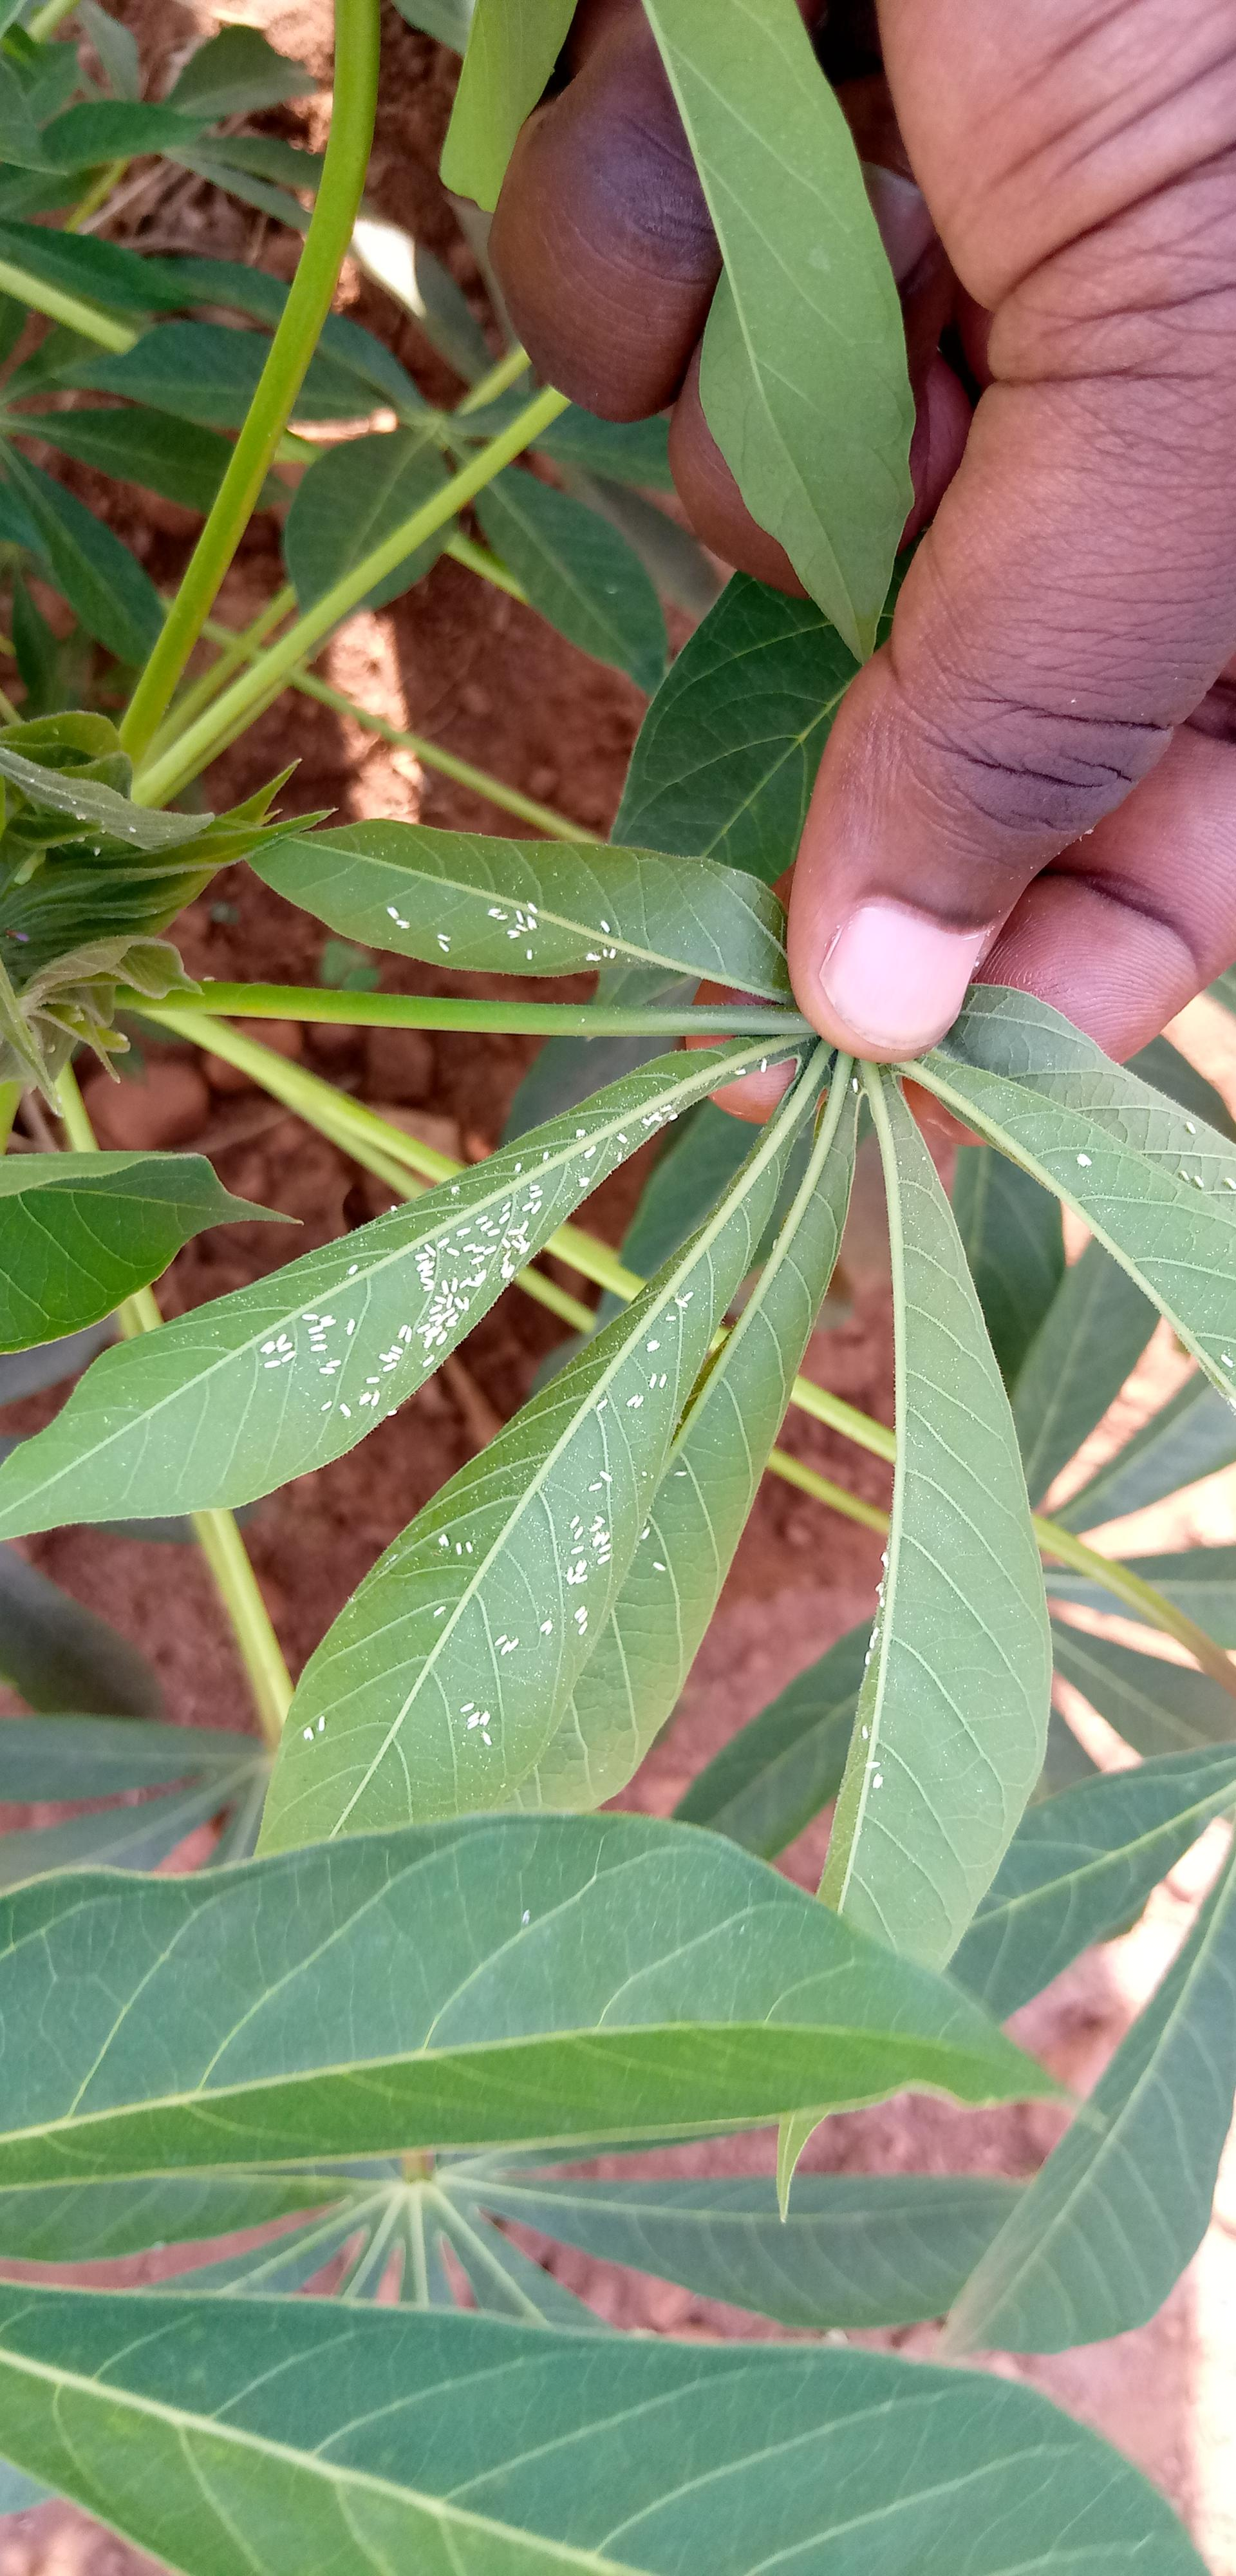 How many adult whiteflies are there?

181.